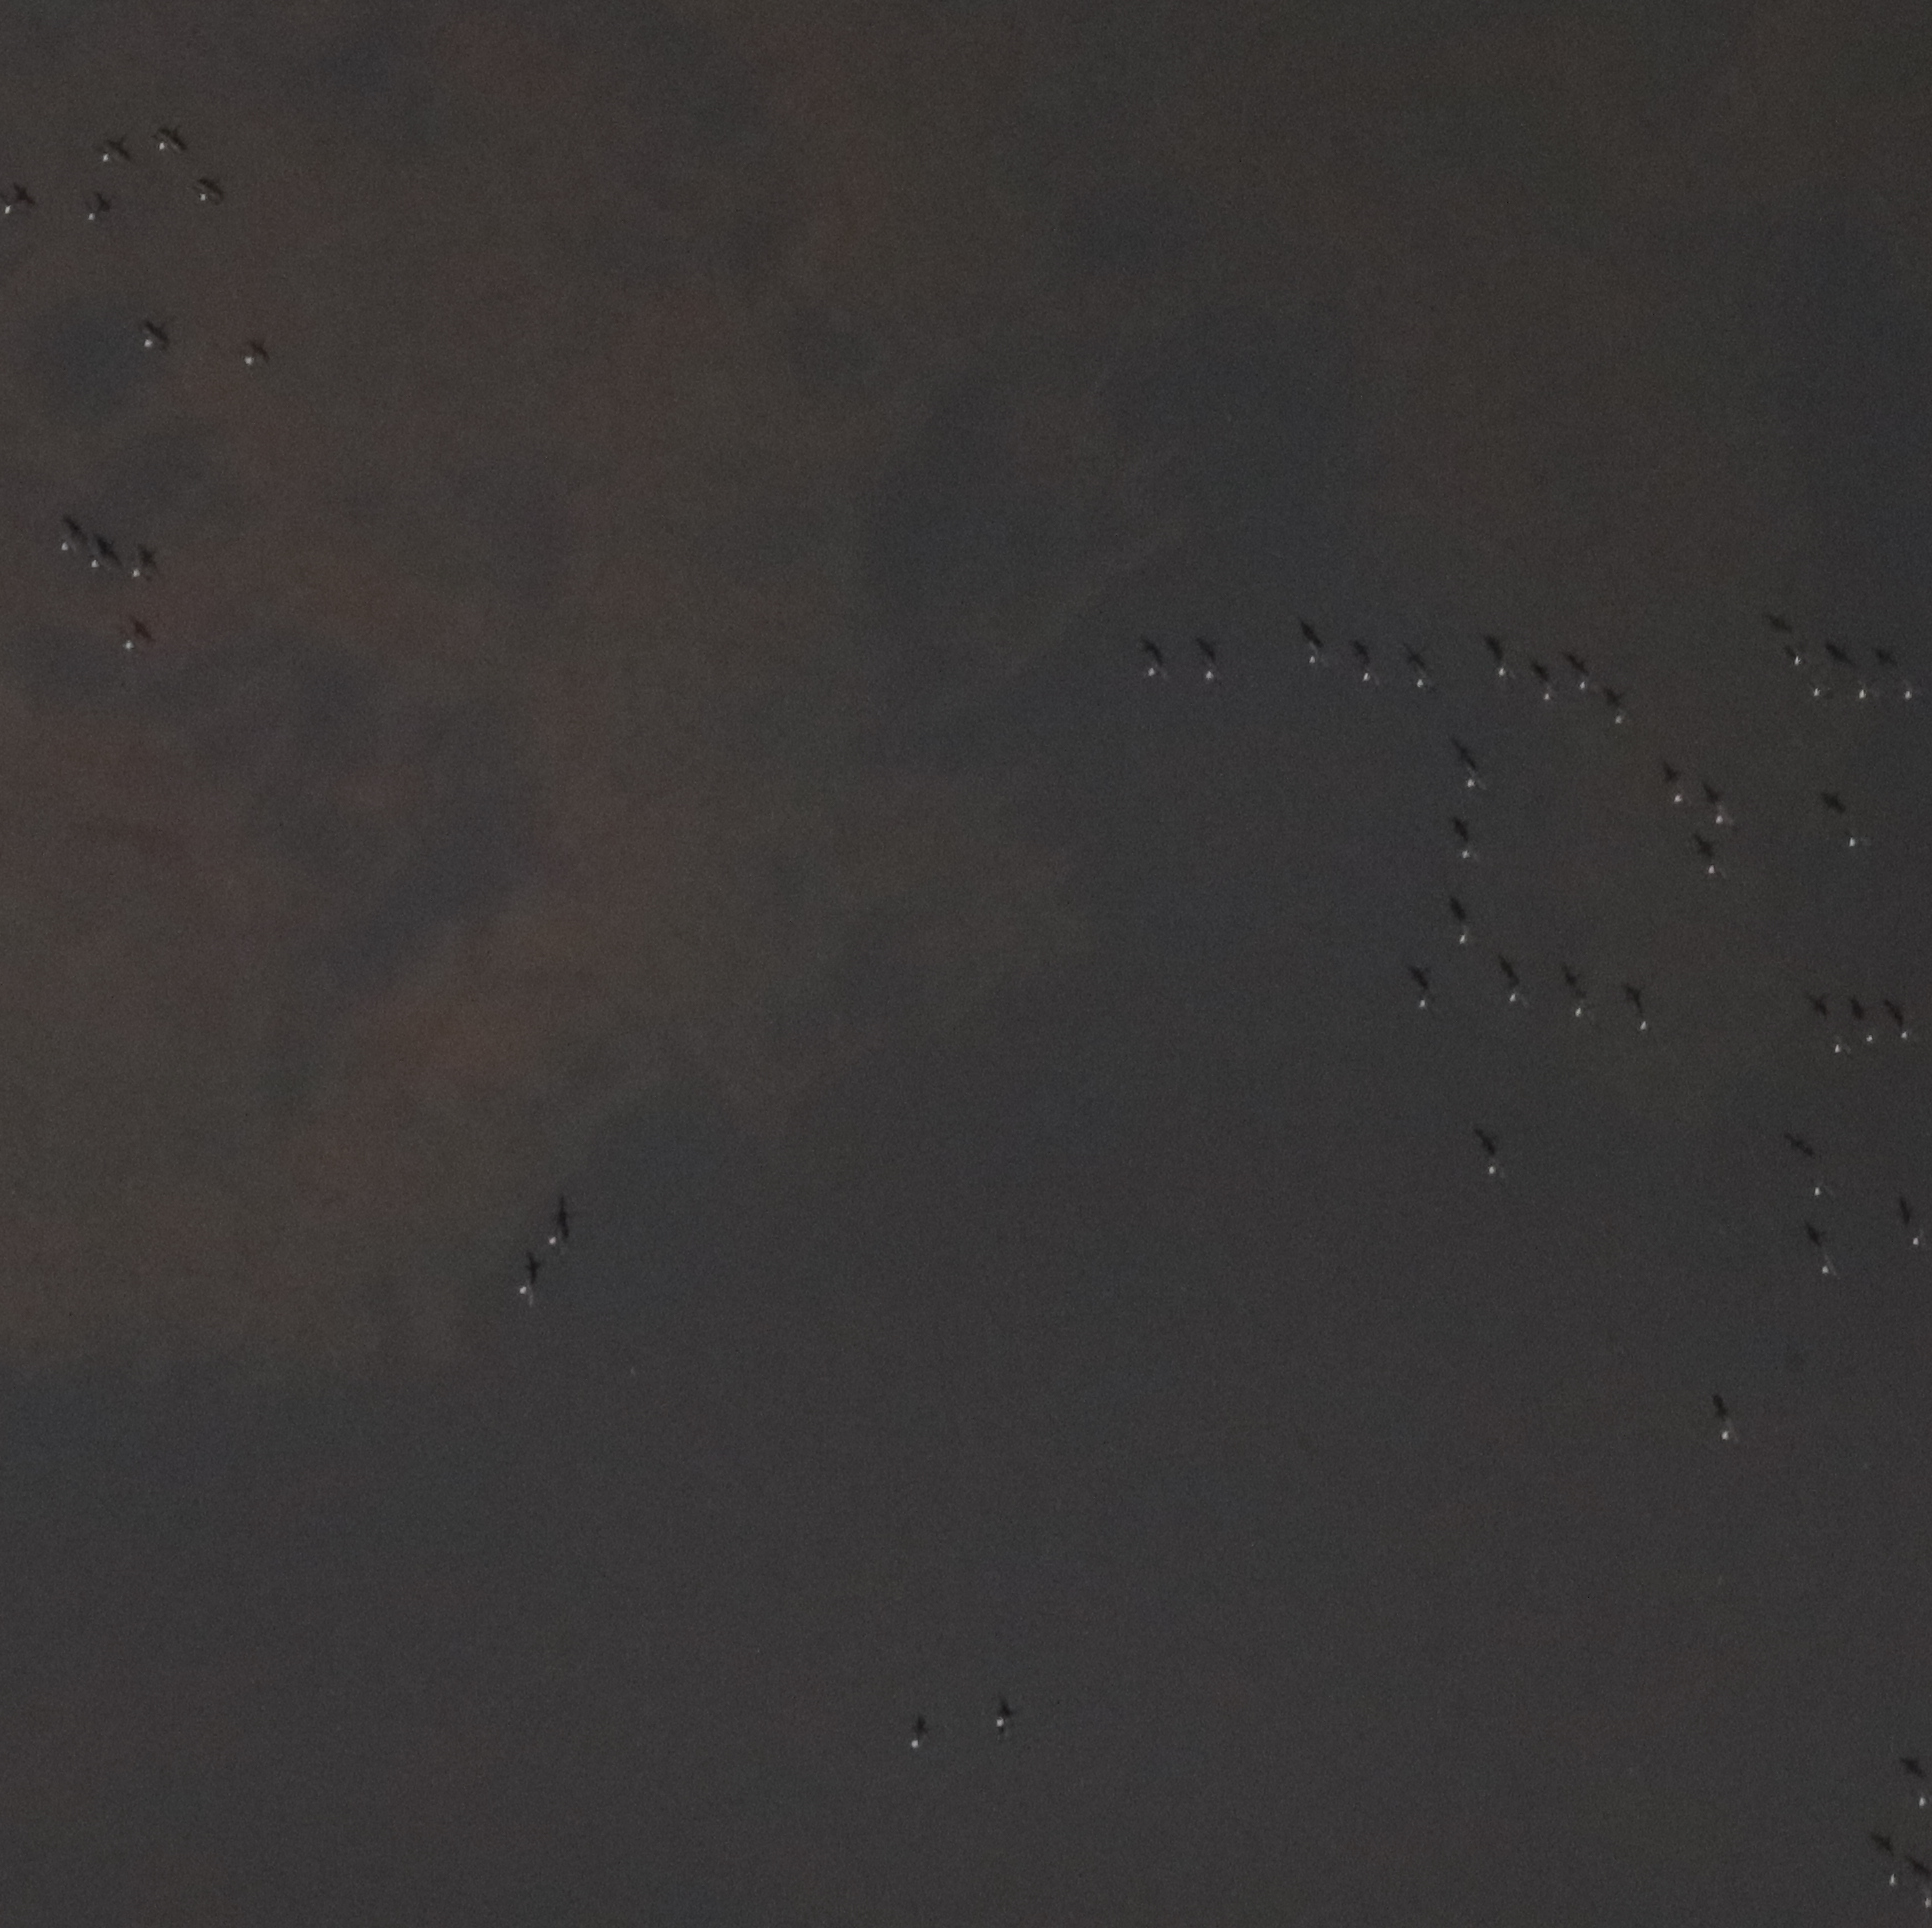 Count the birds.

50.